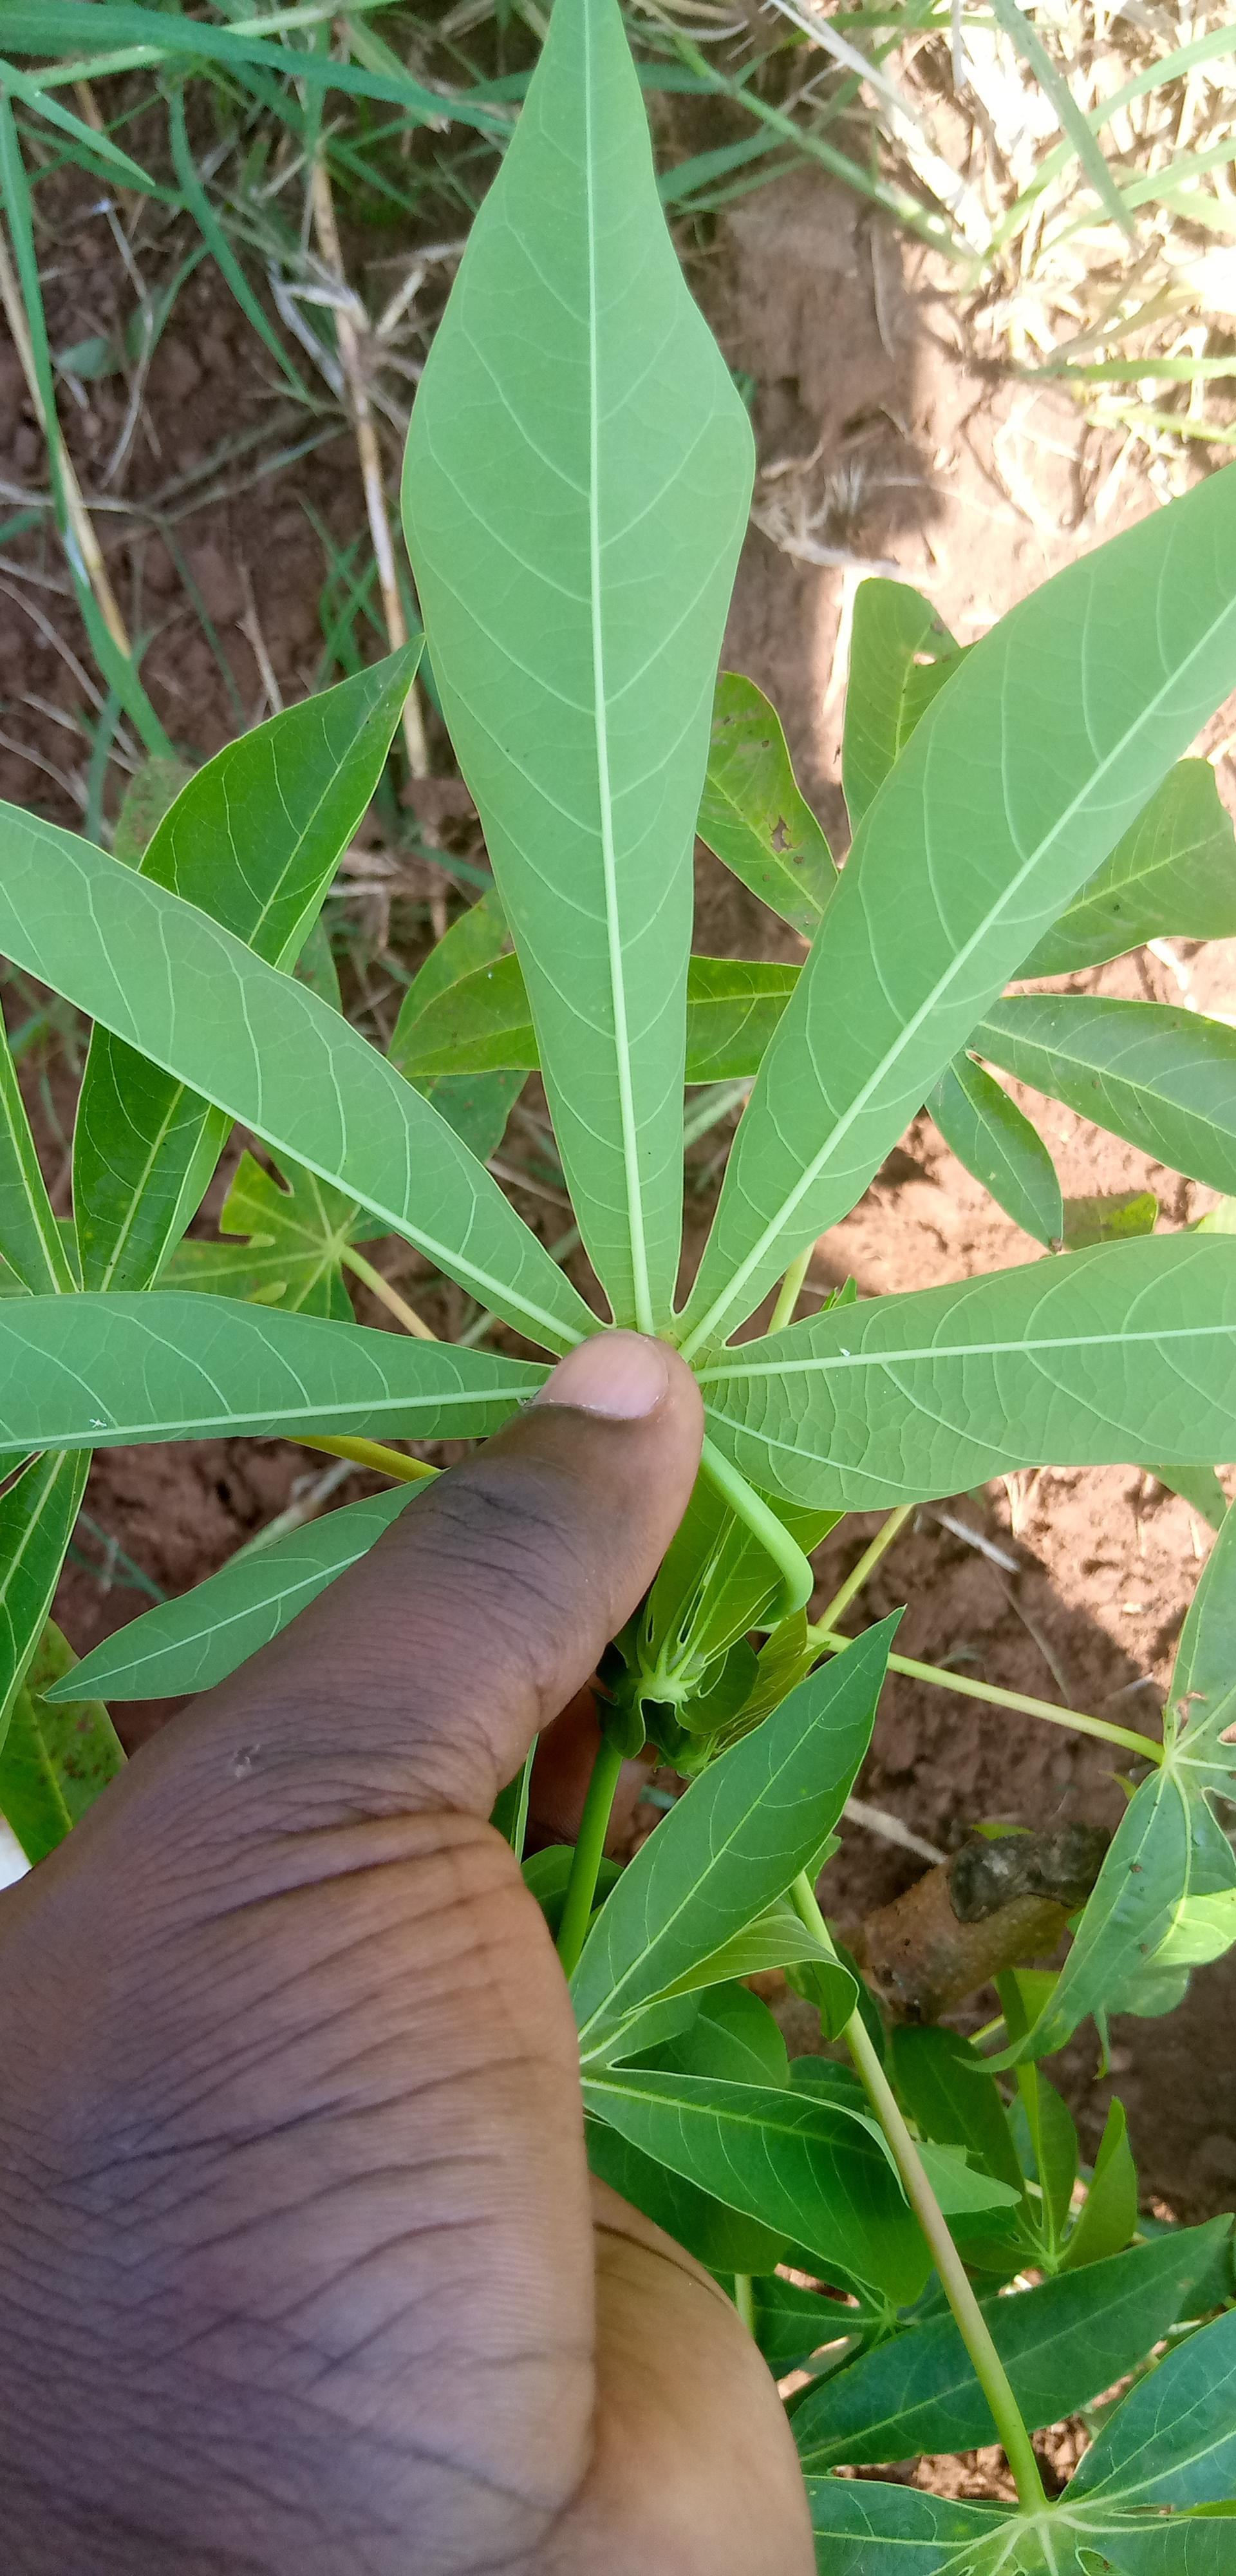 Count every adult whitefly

3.